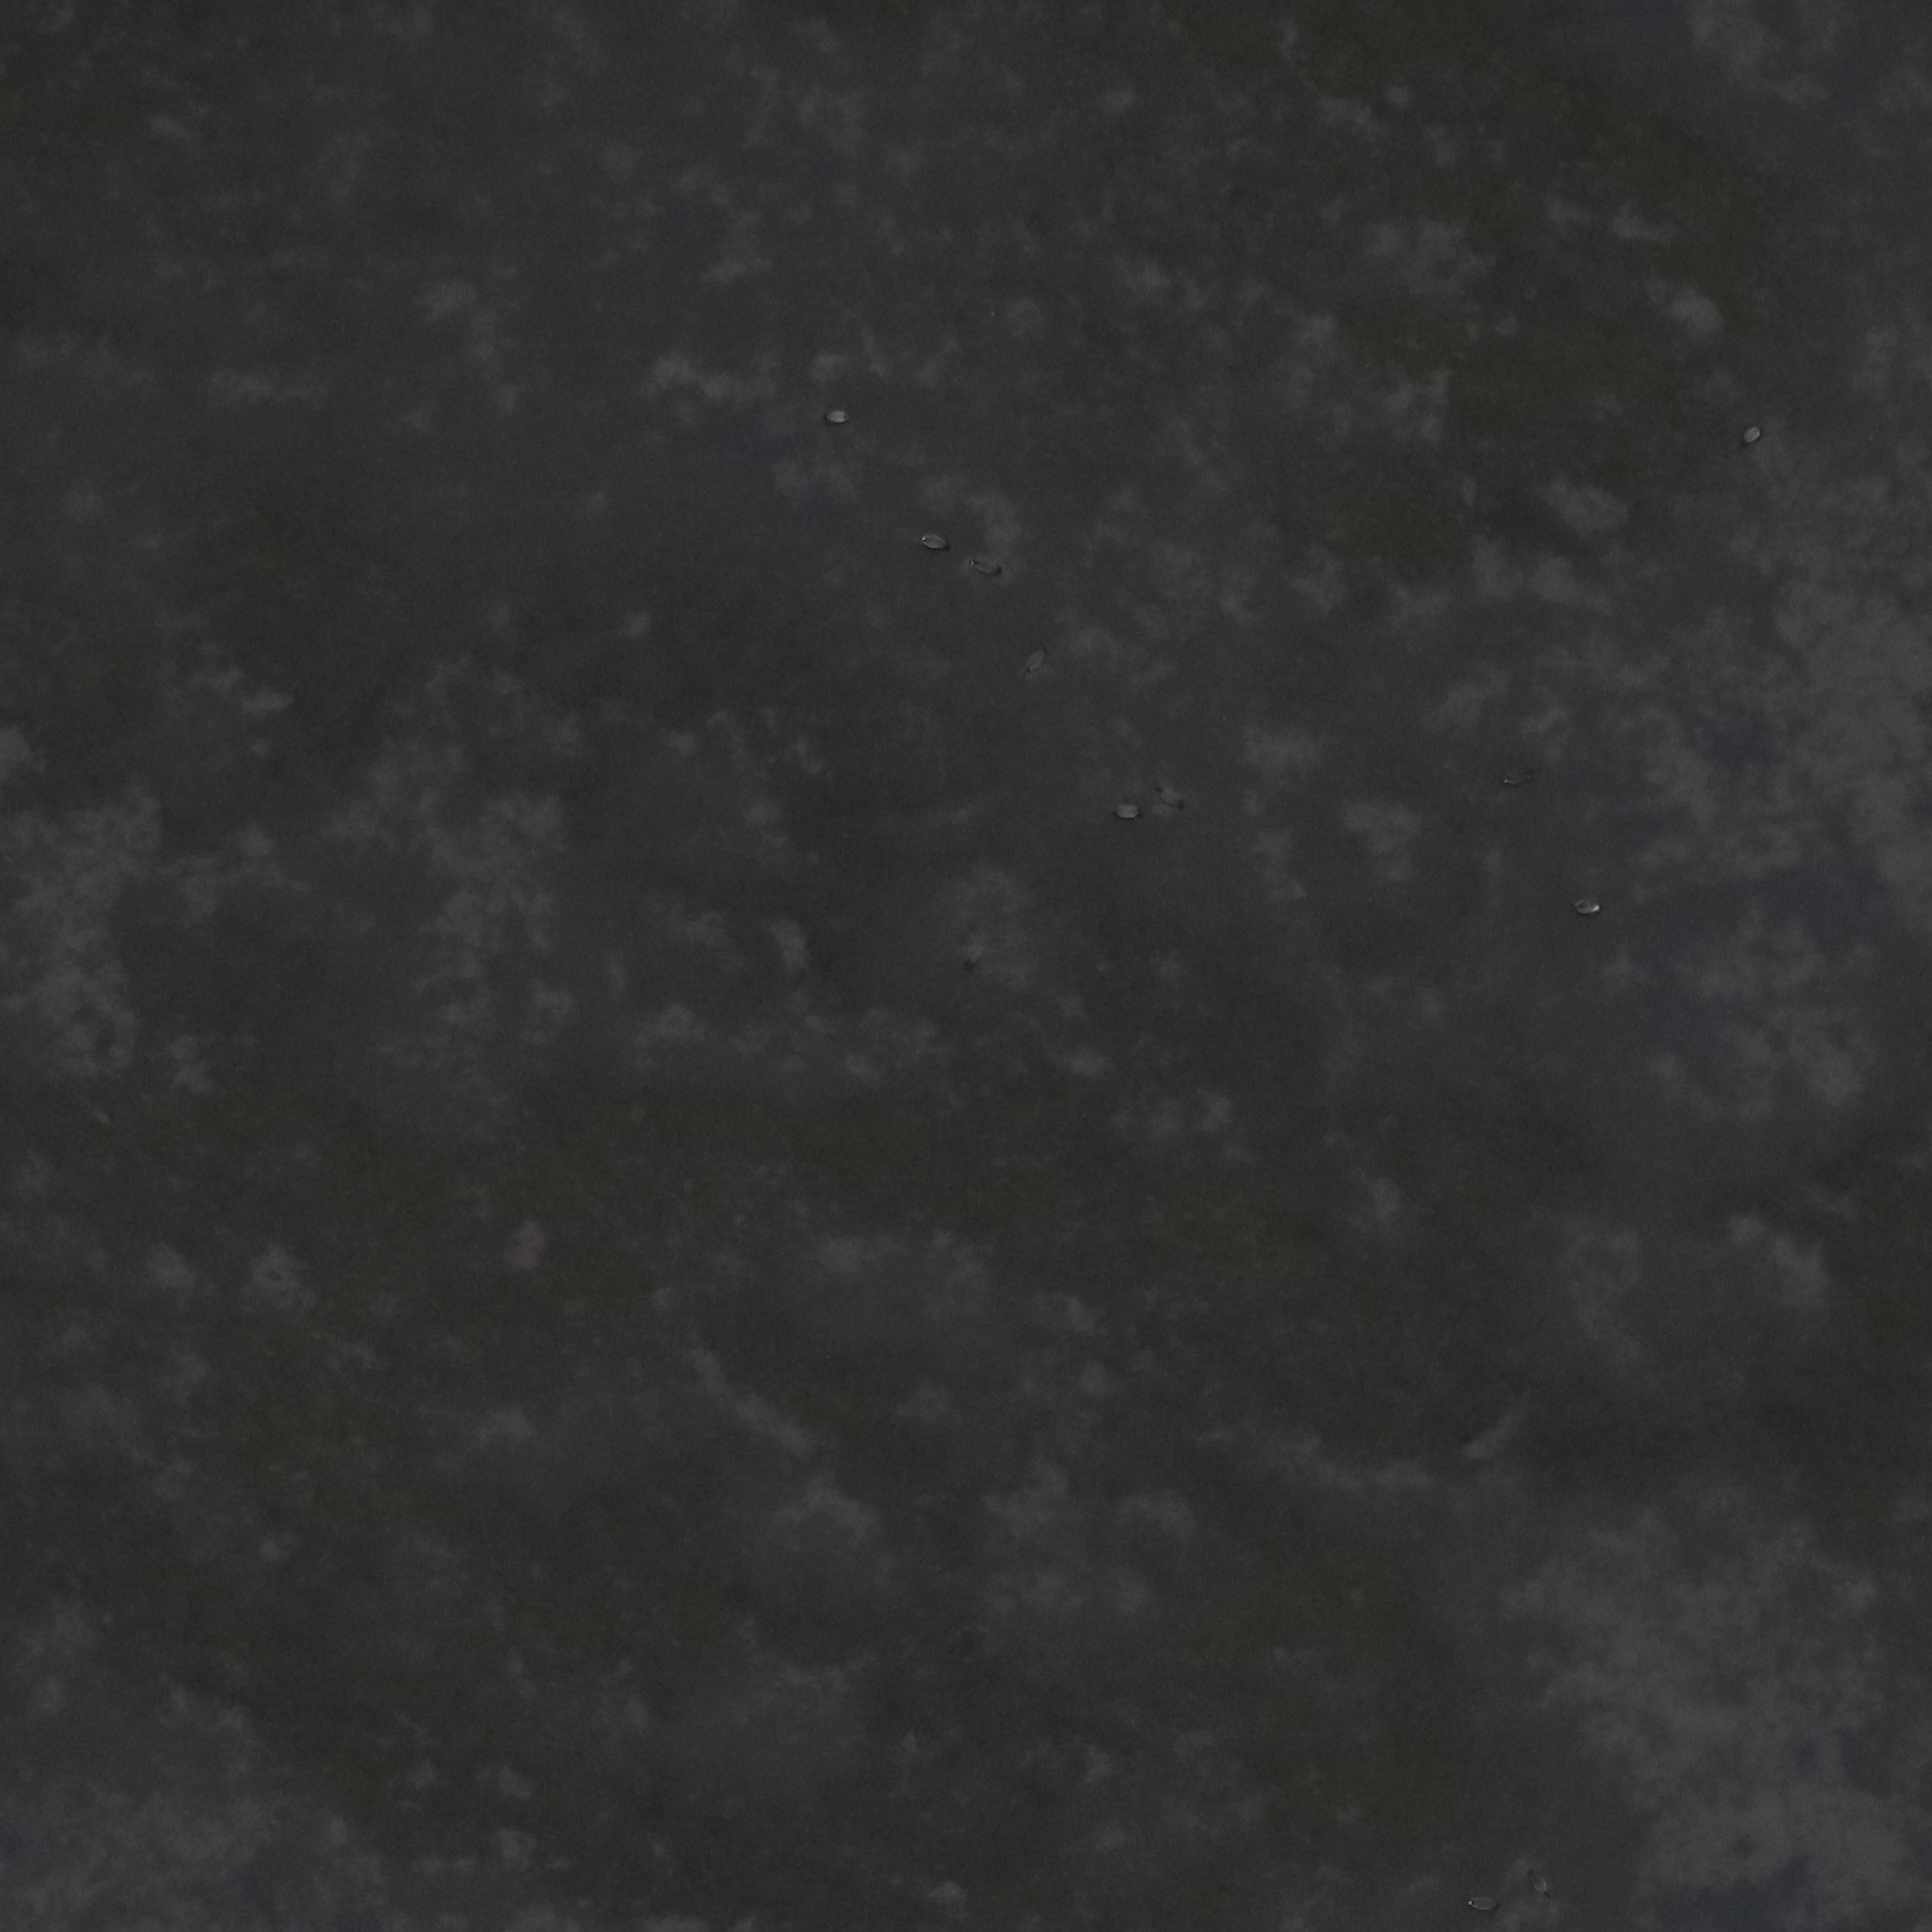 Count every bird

12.